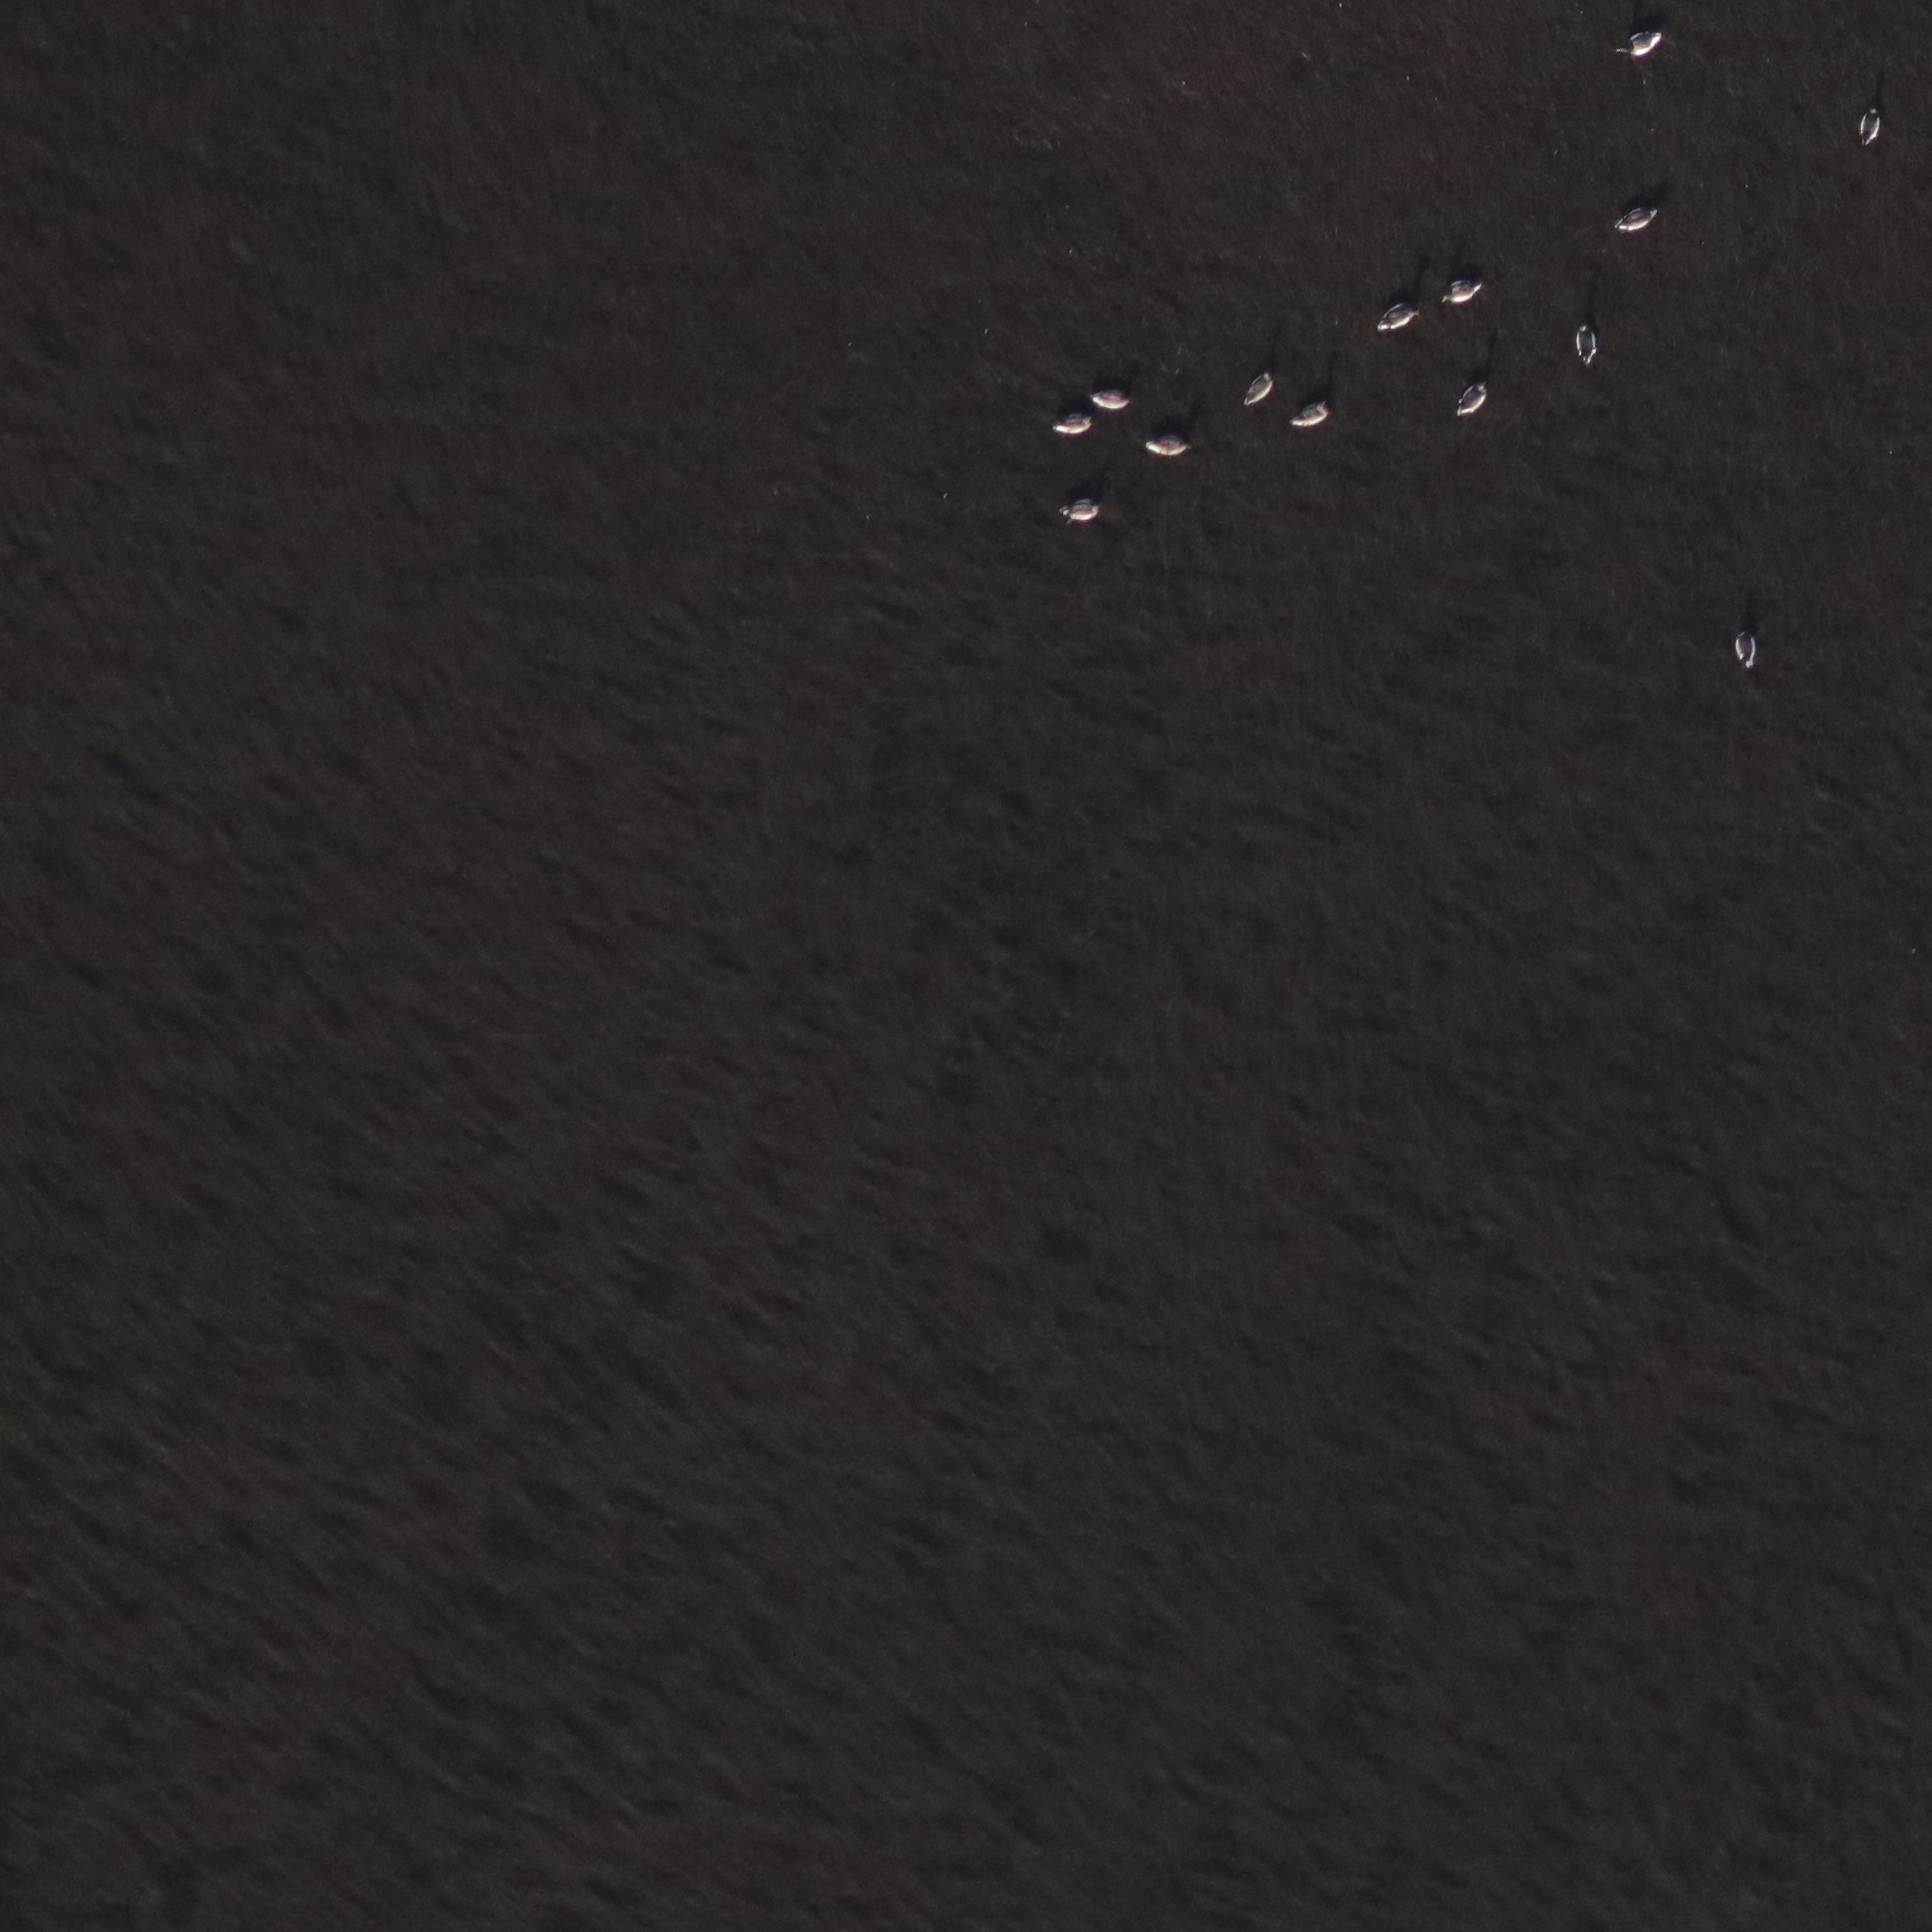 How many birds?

14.